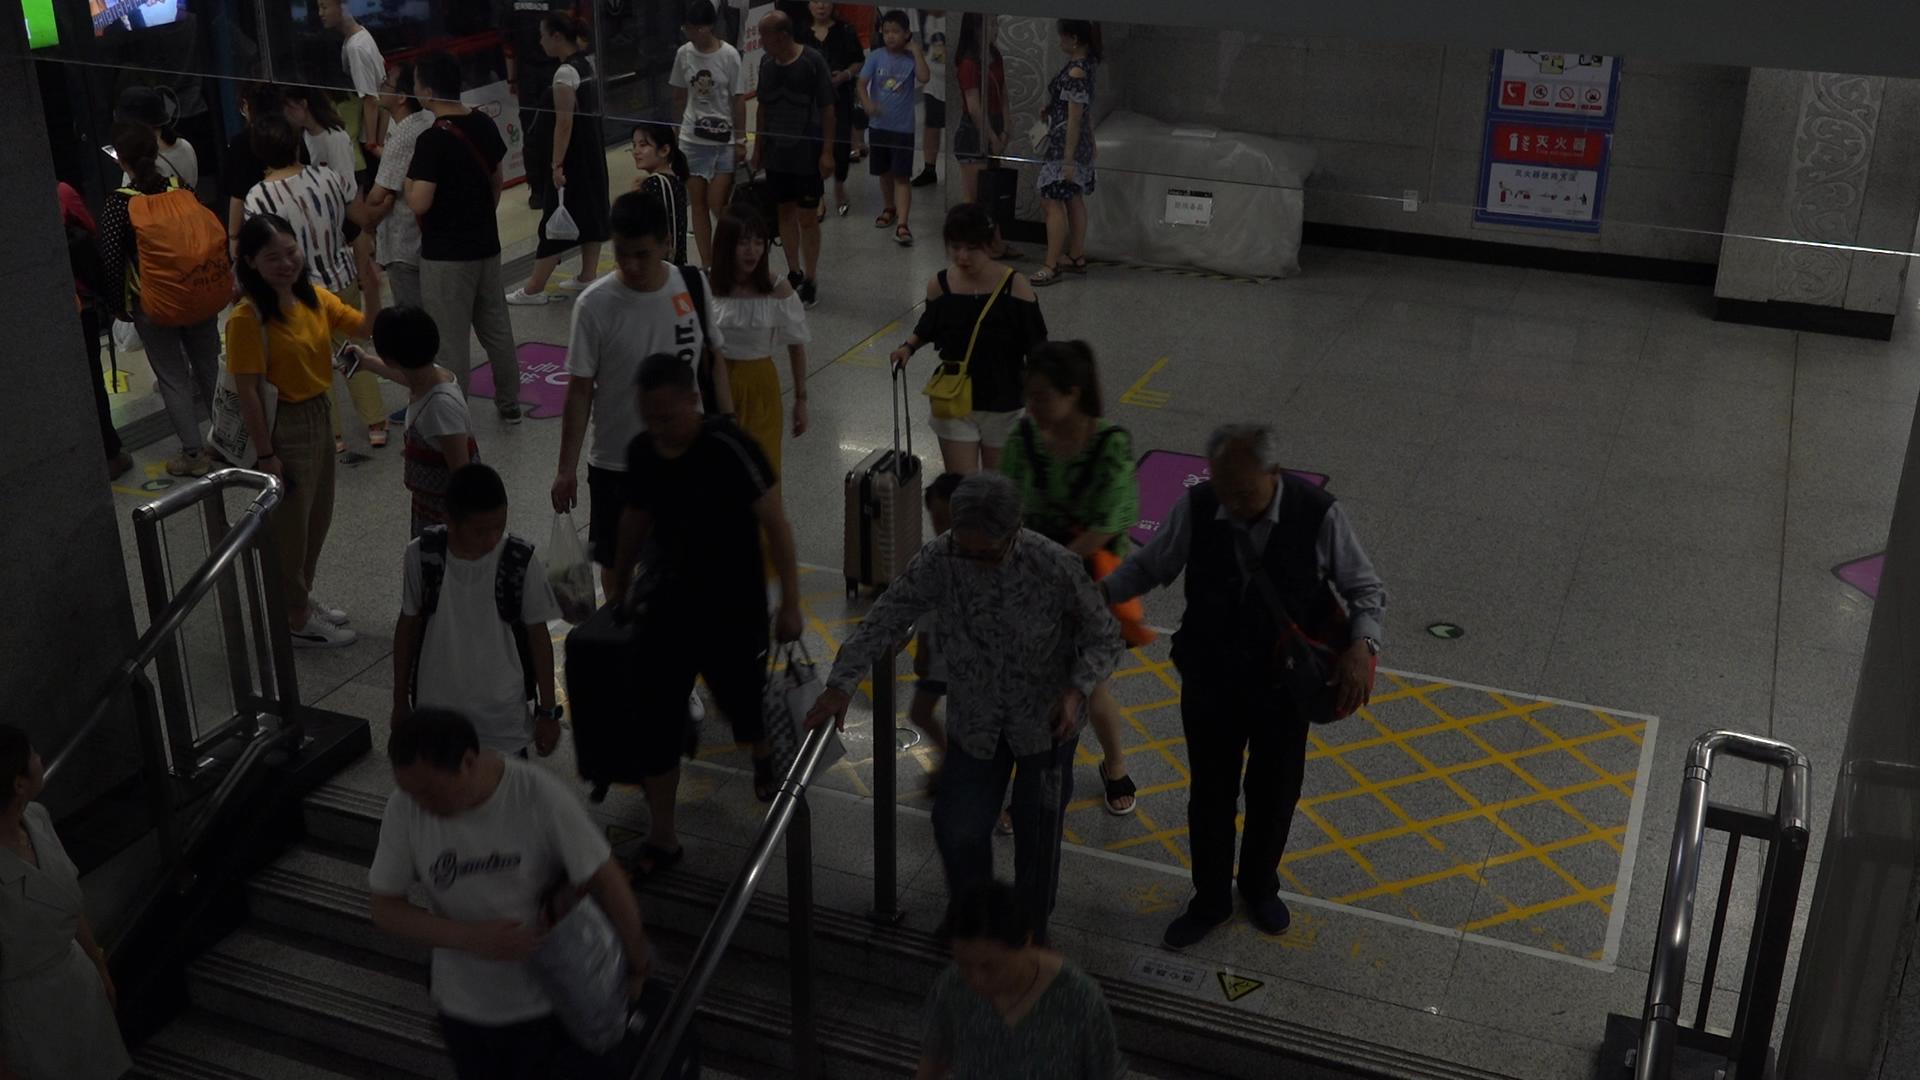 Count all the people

30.